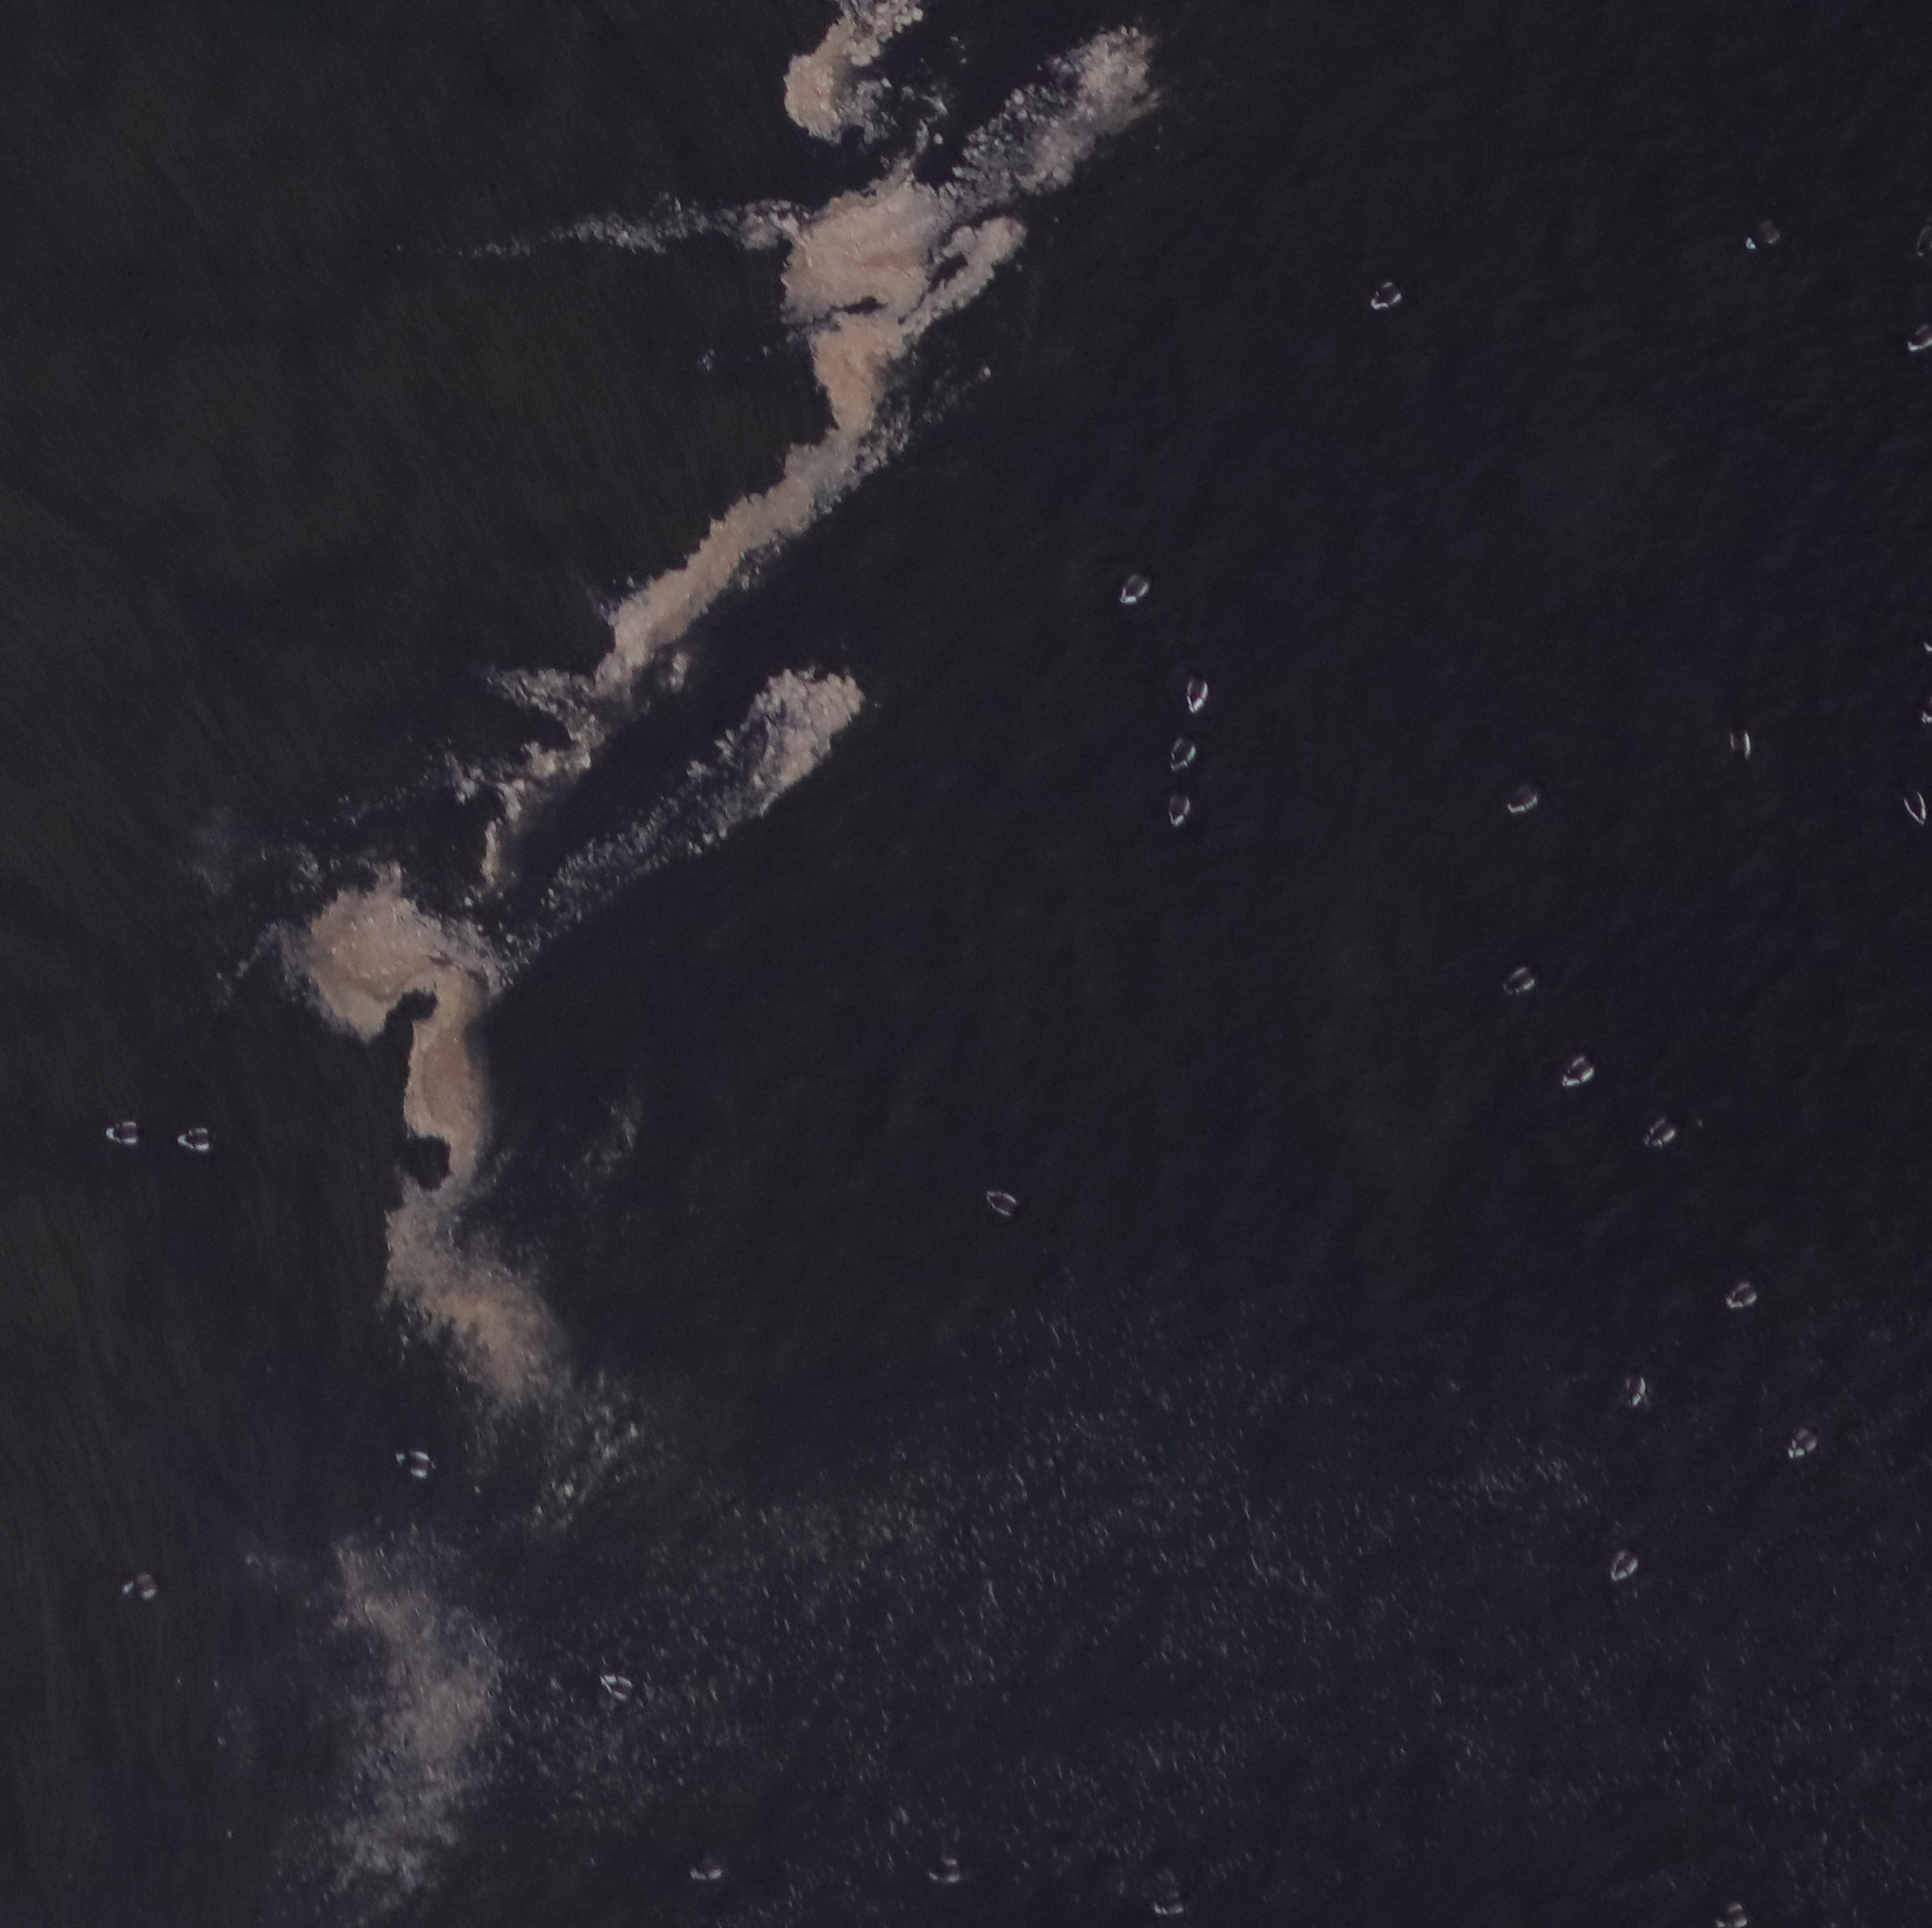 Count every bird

28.